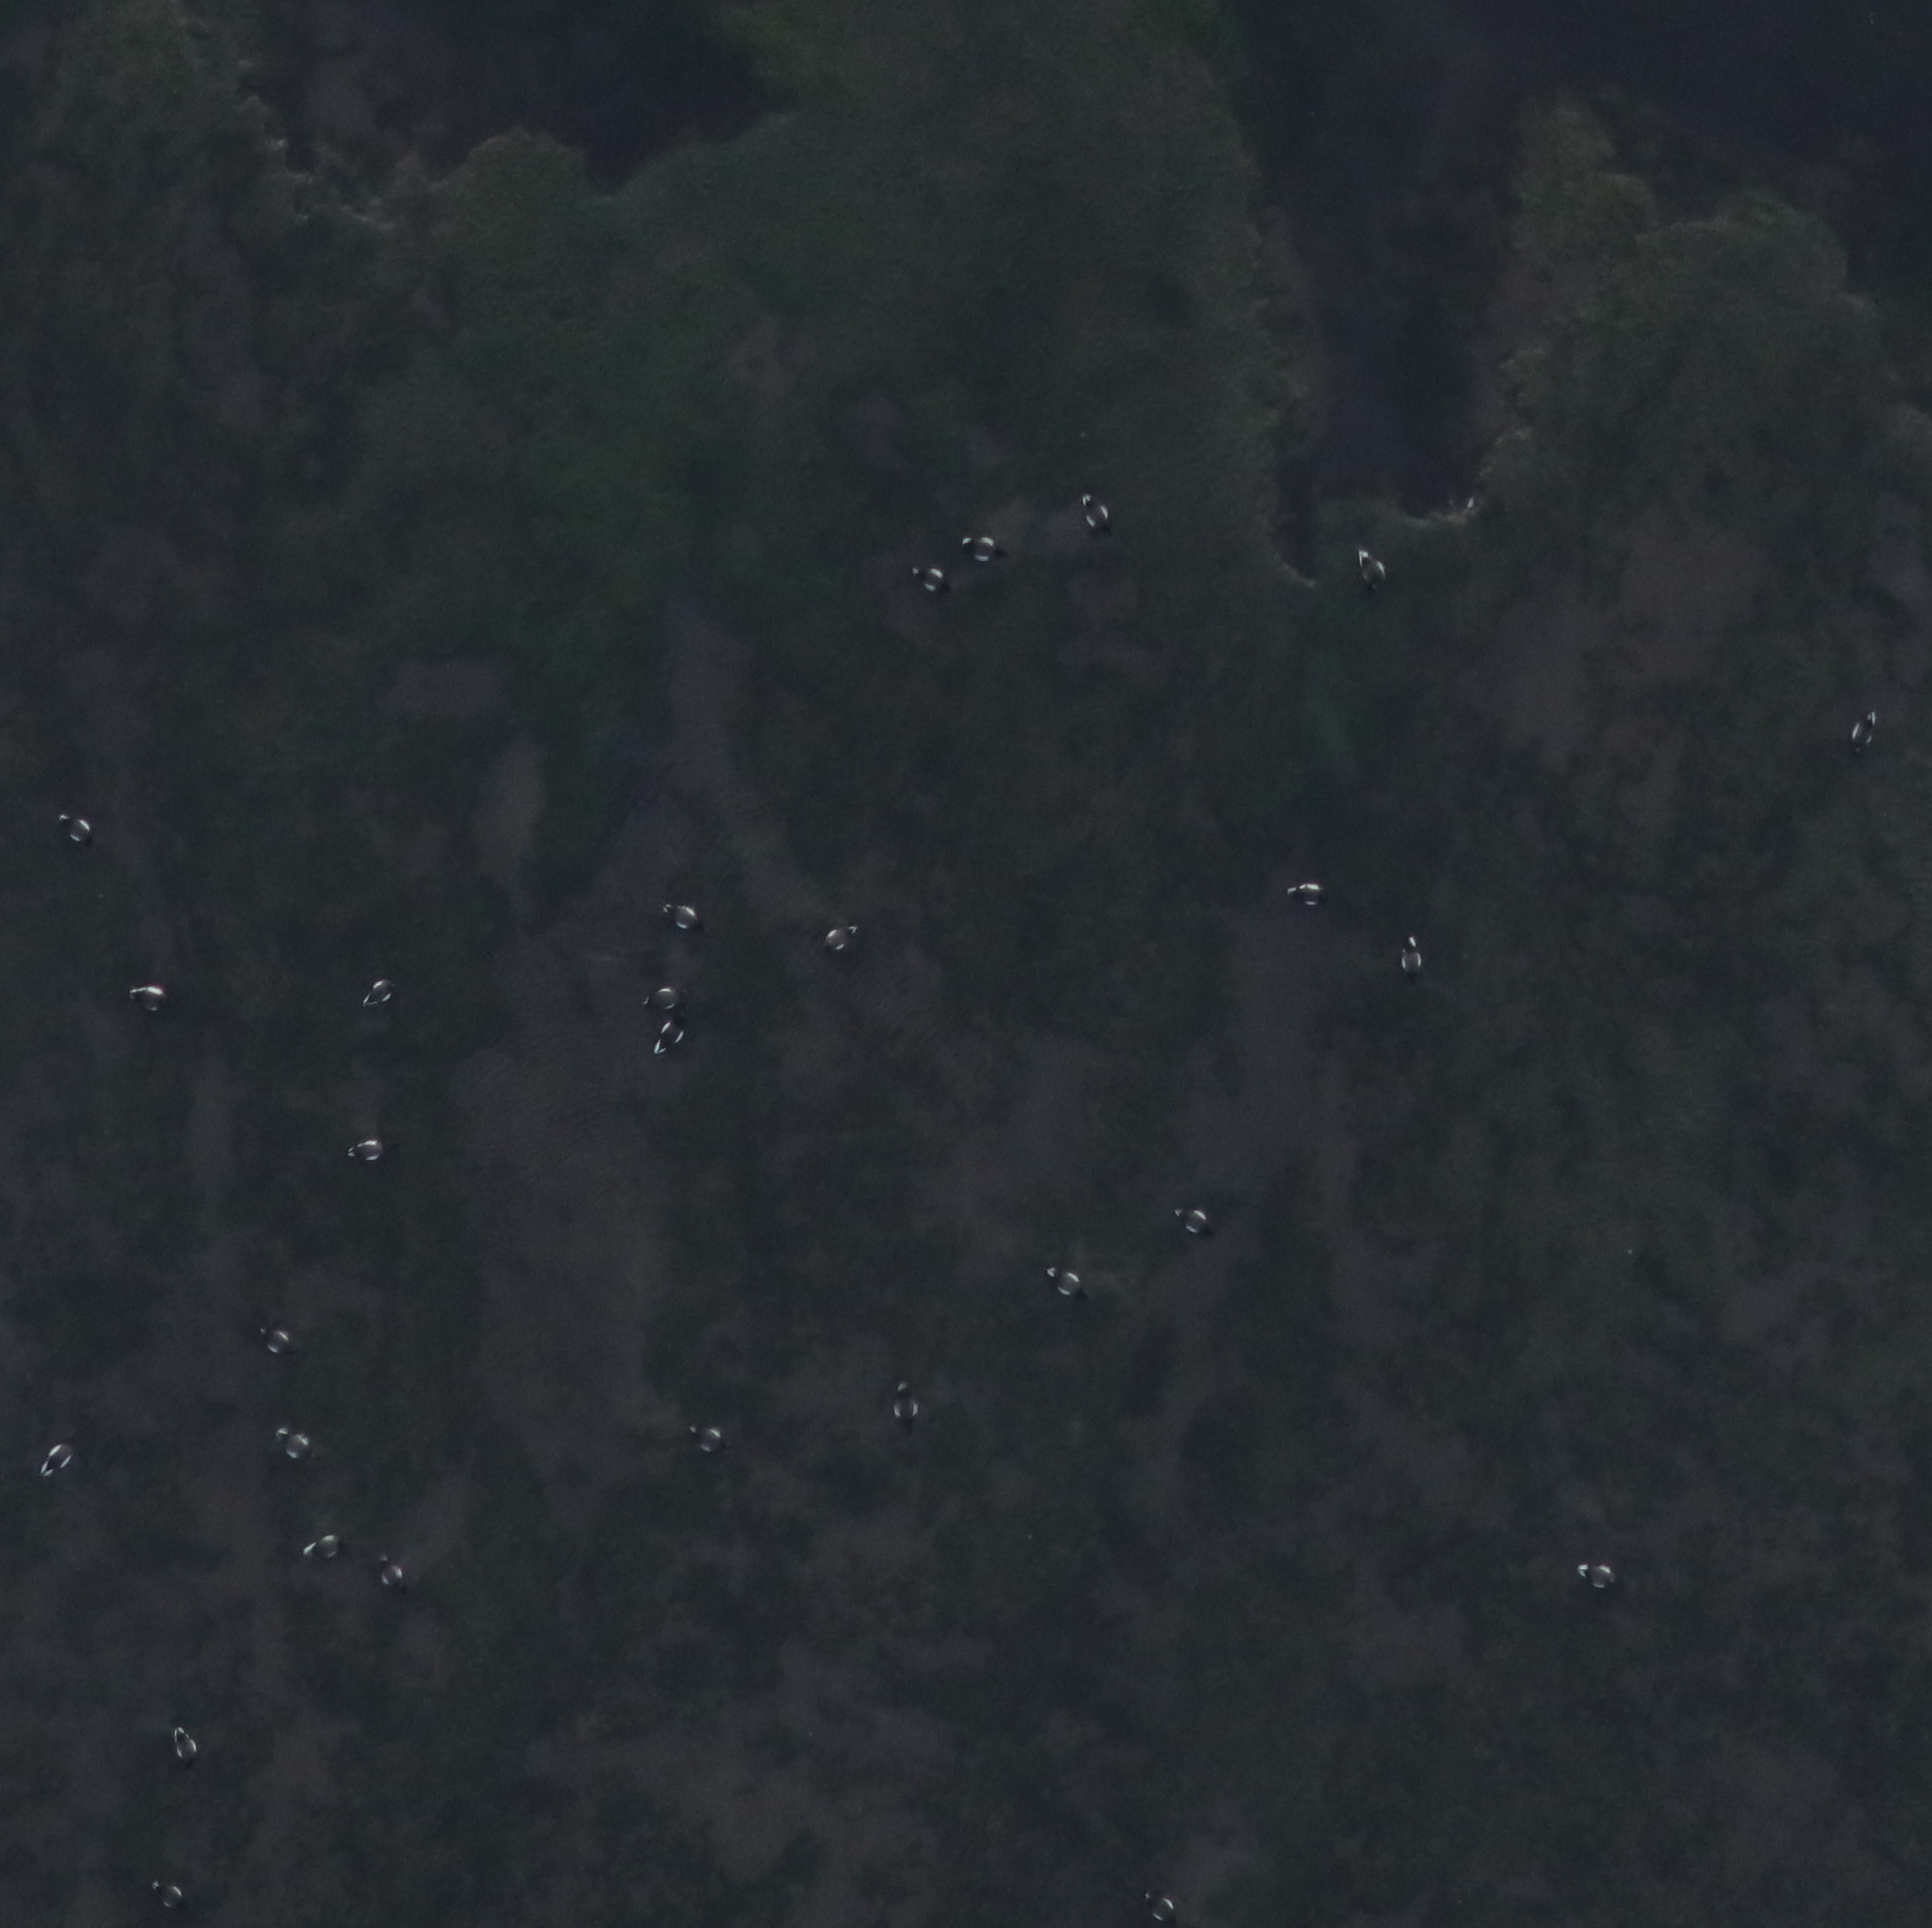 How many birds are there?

28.